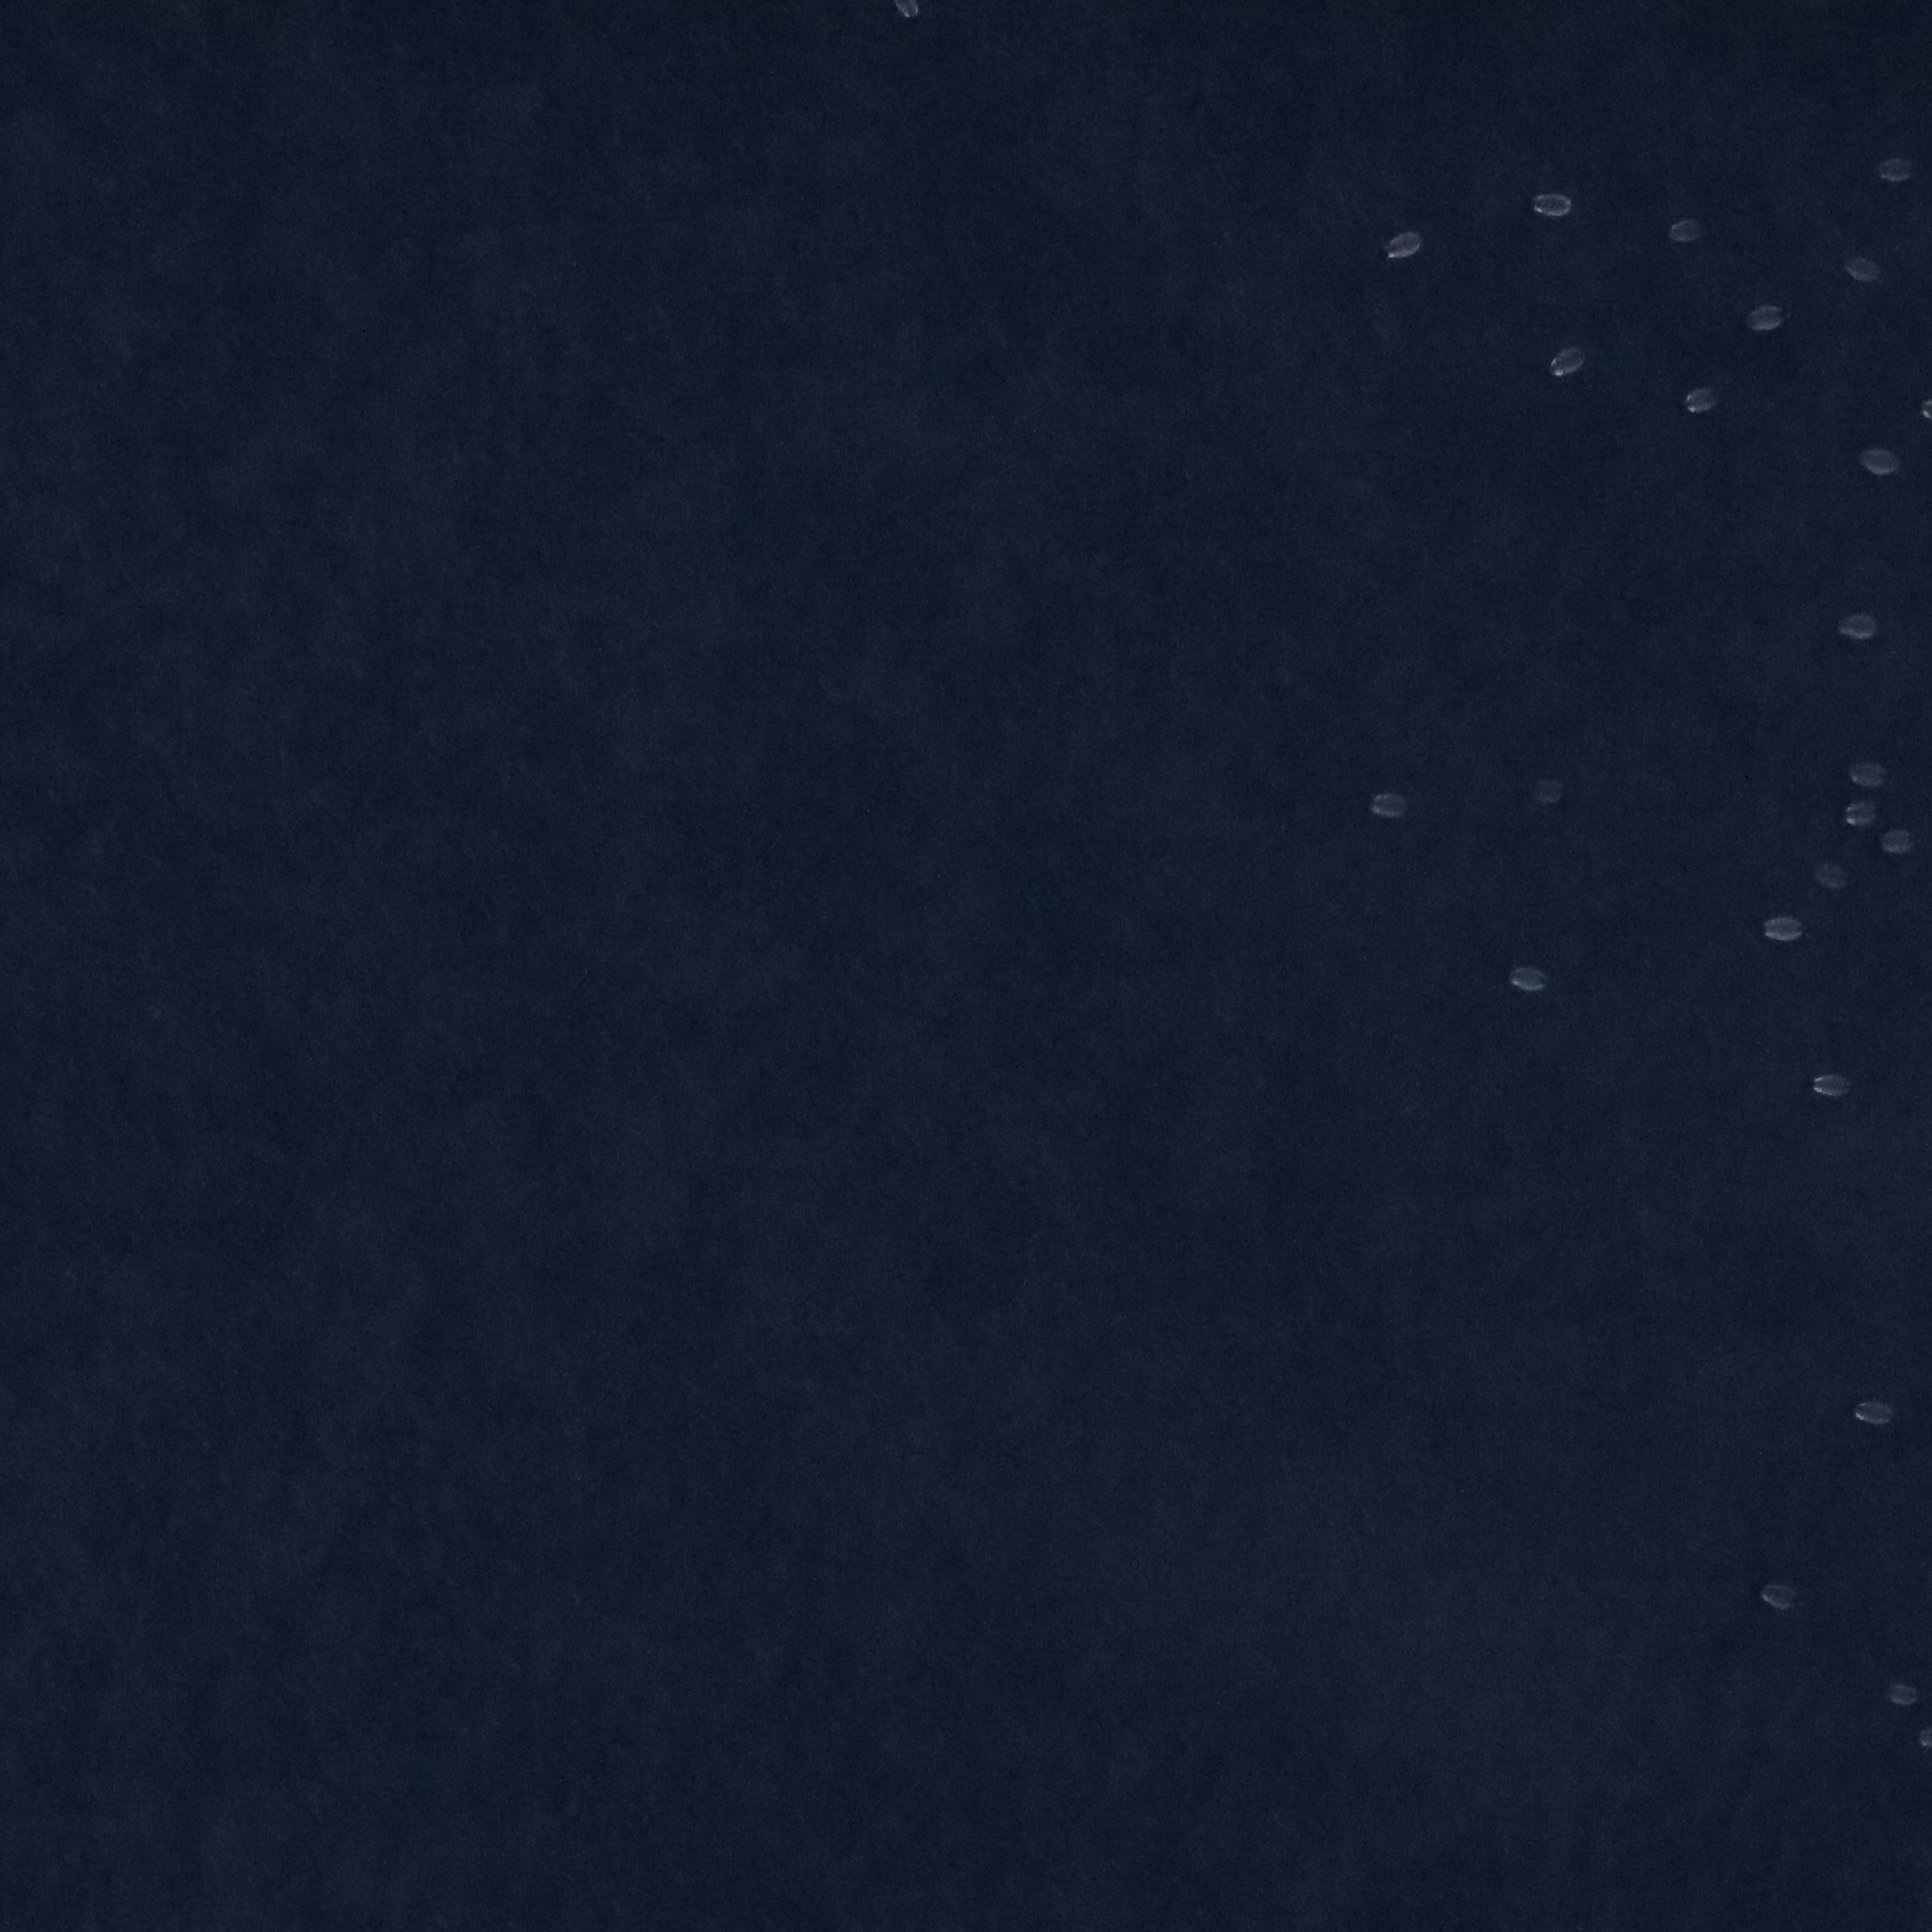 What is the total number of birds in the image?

23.